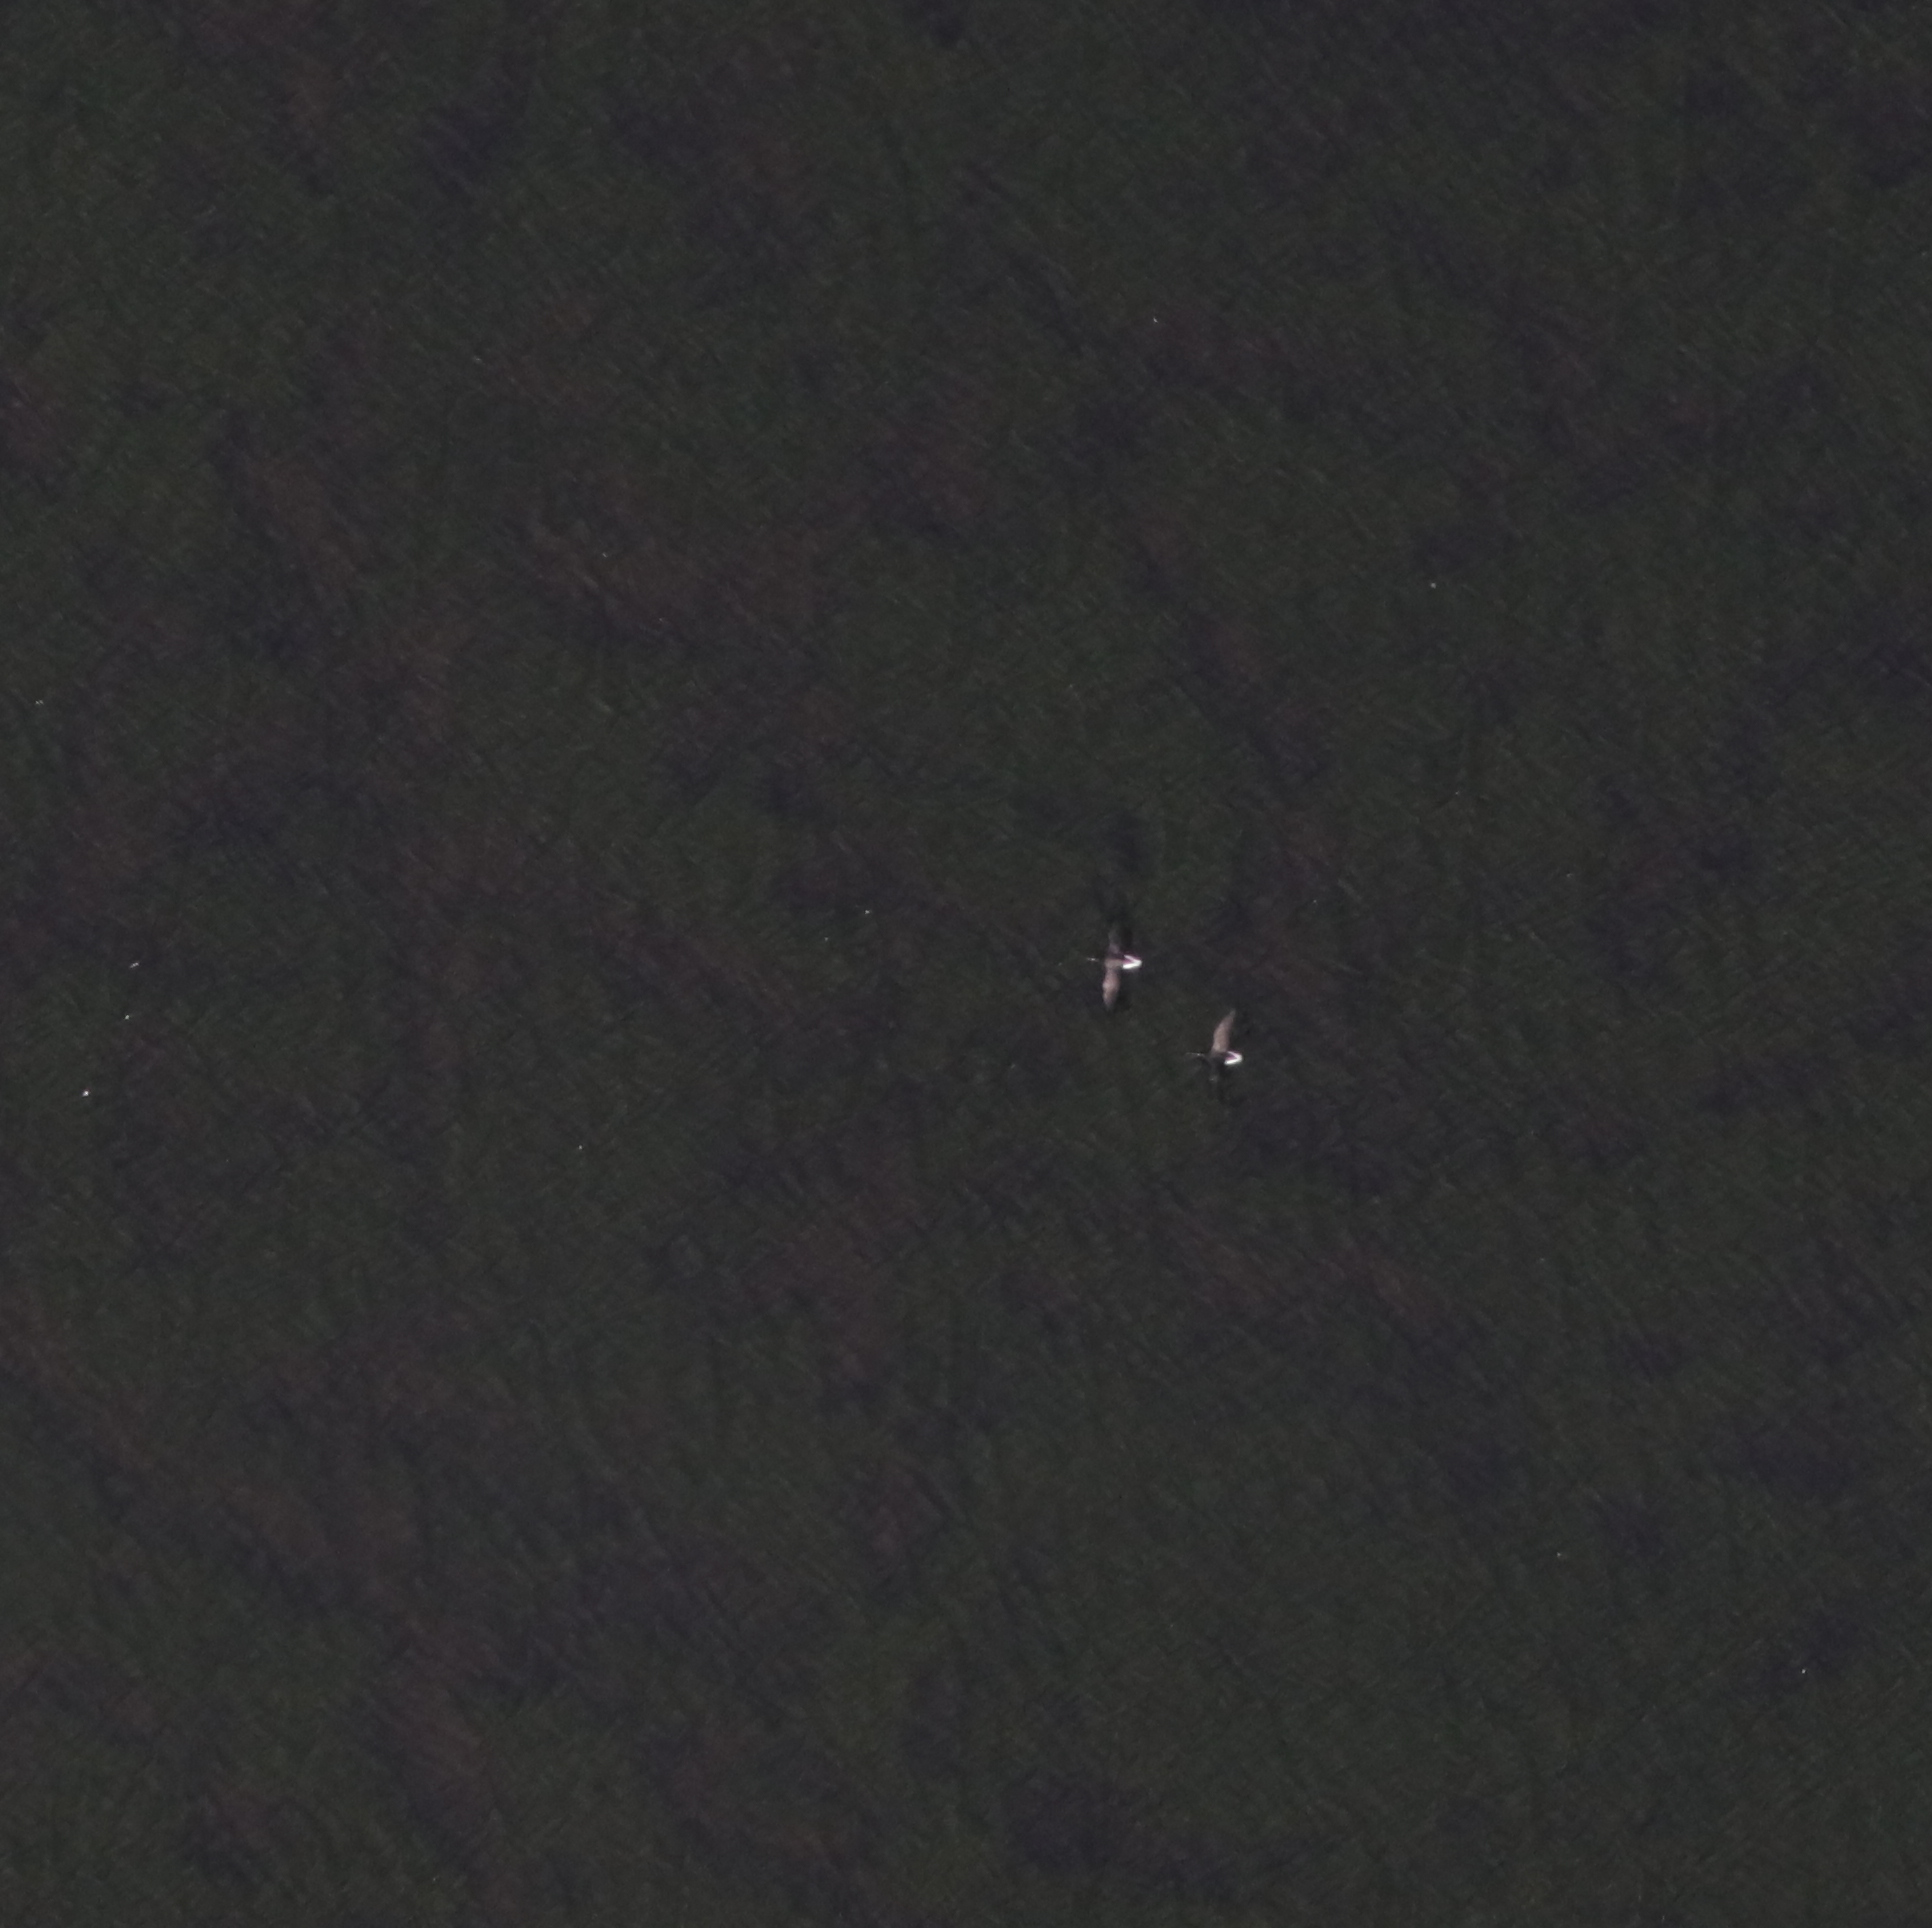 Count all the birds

2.